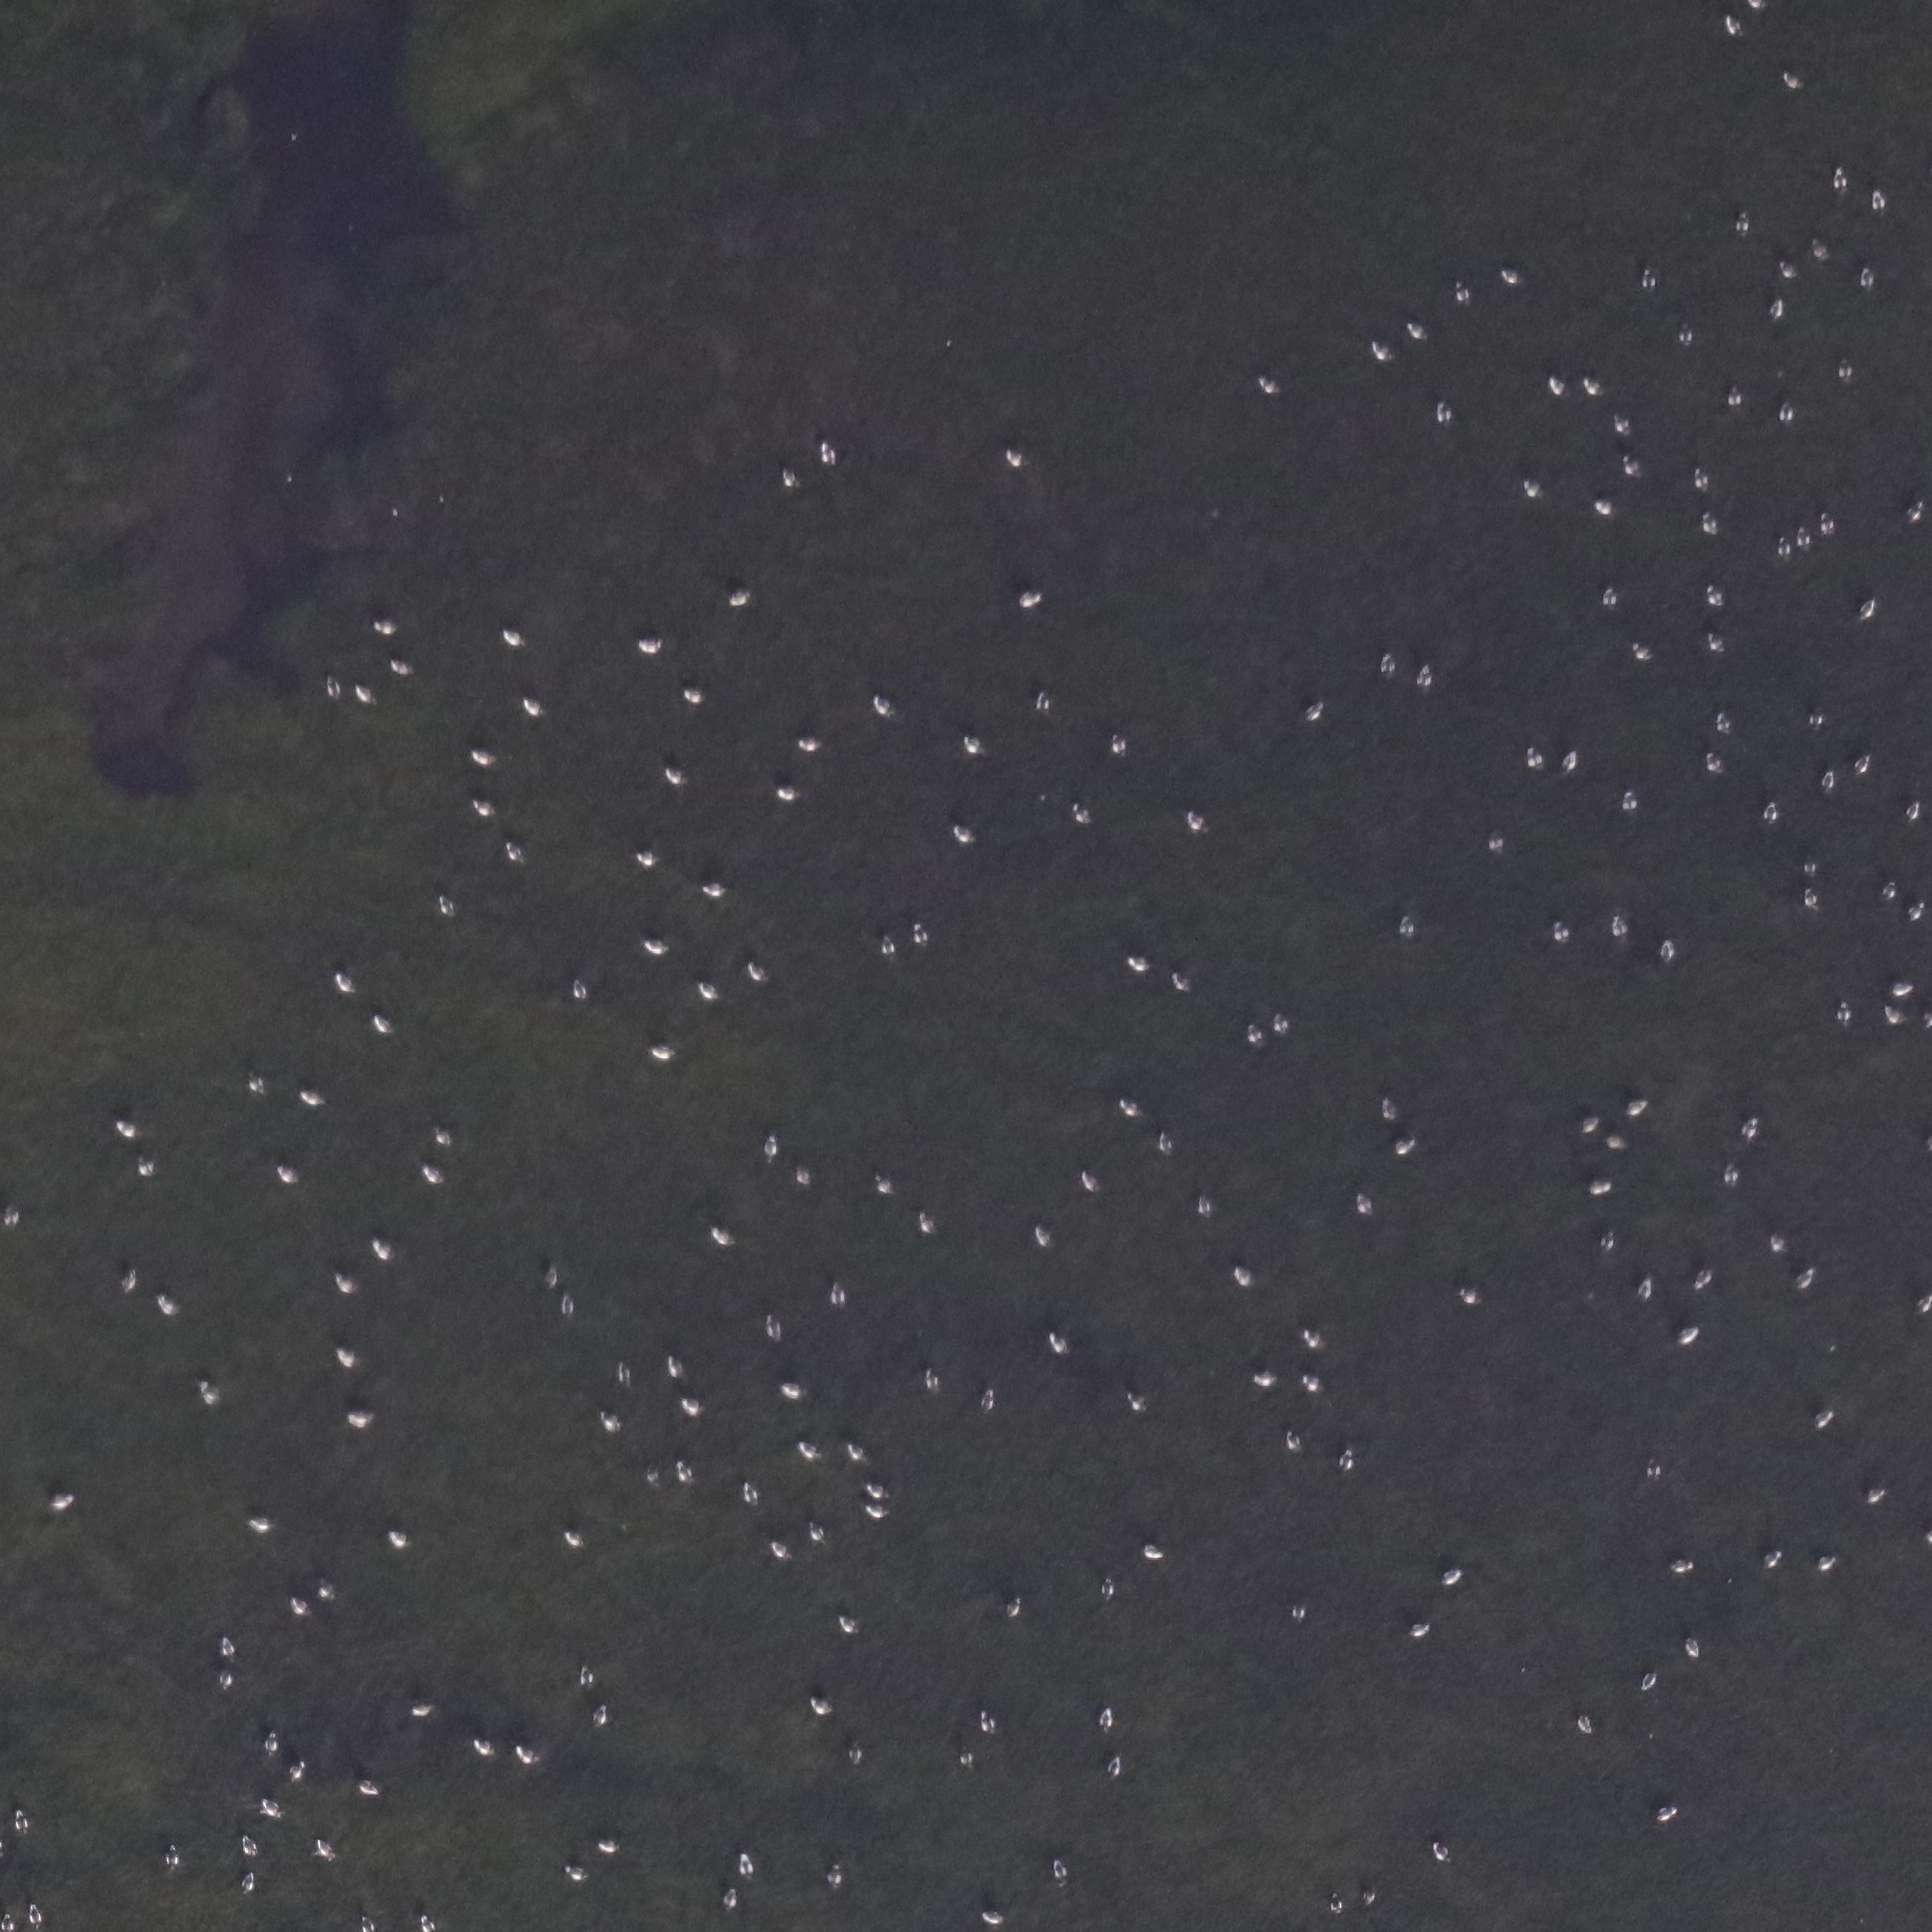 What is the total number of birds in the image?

233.